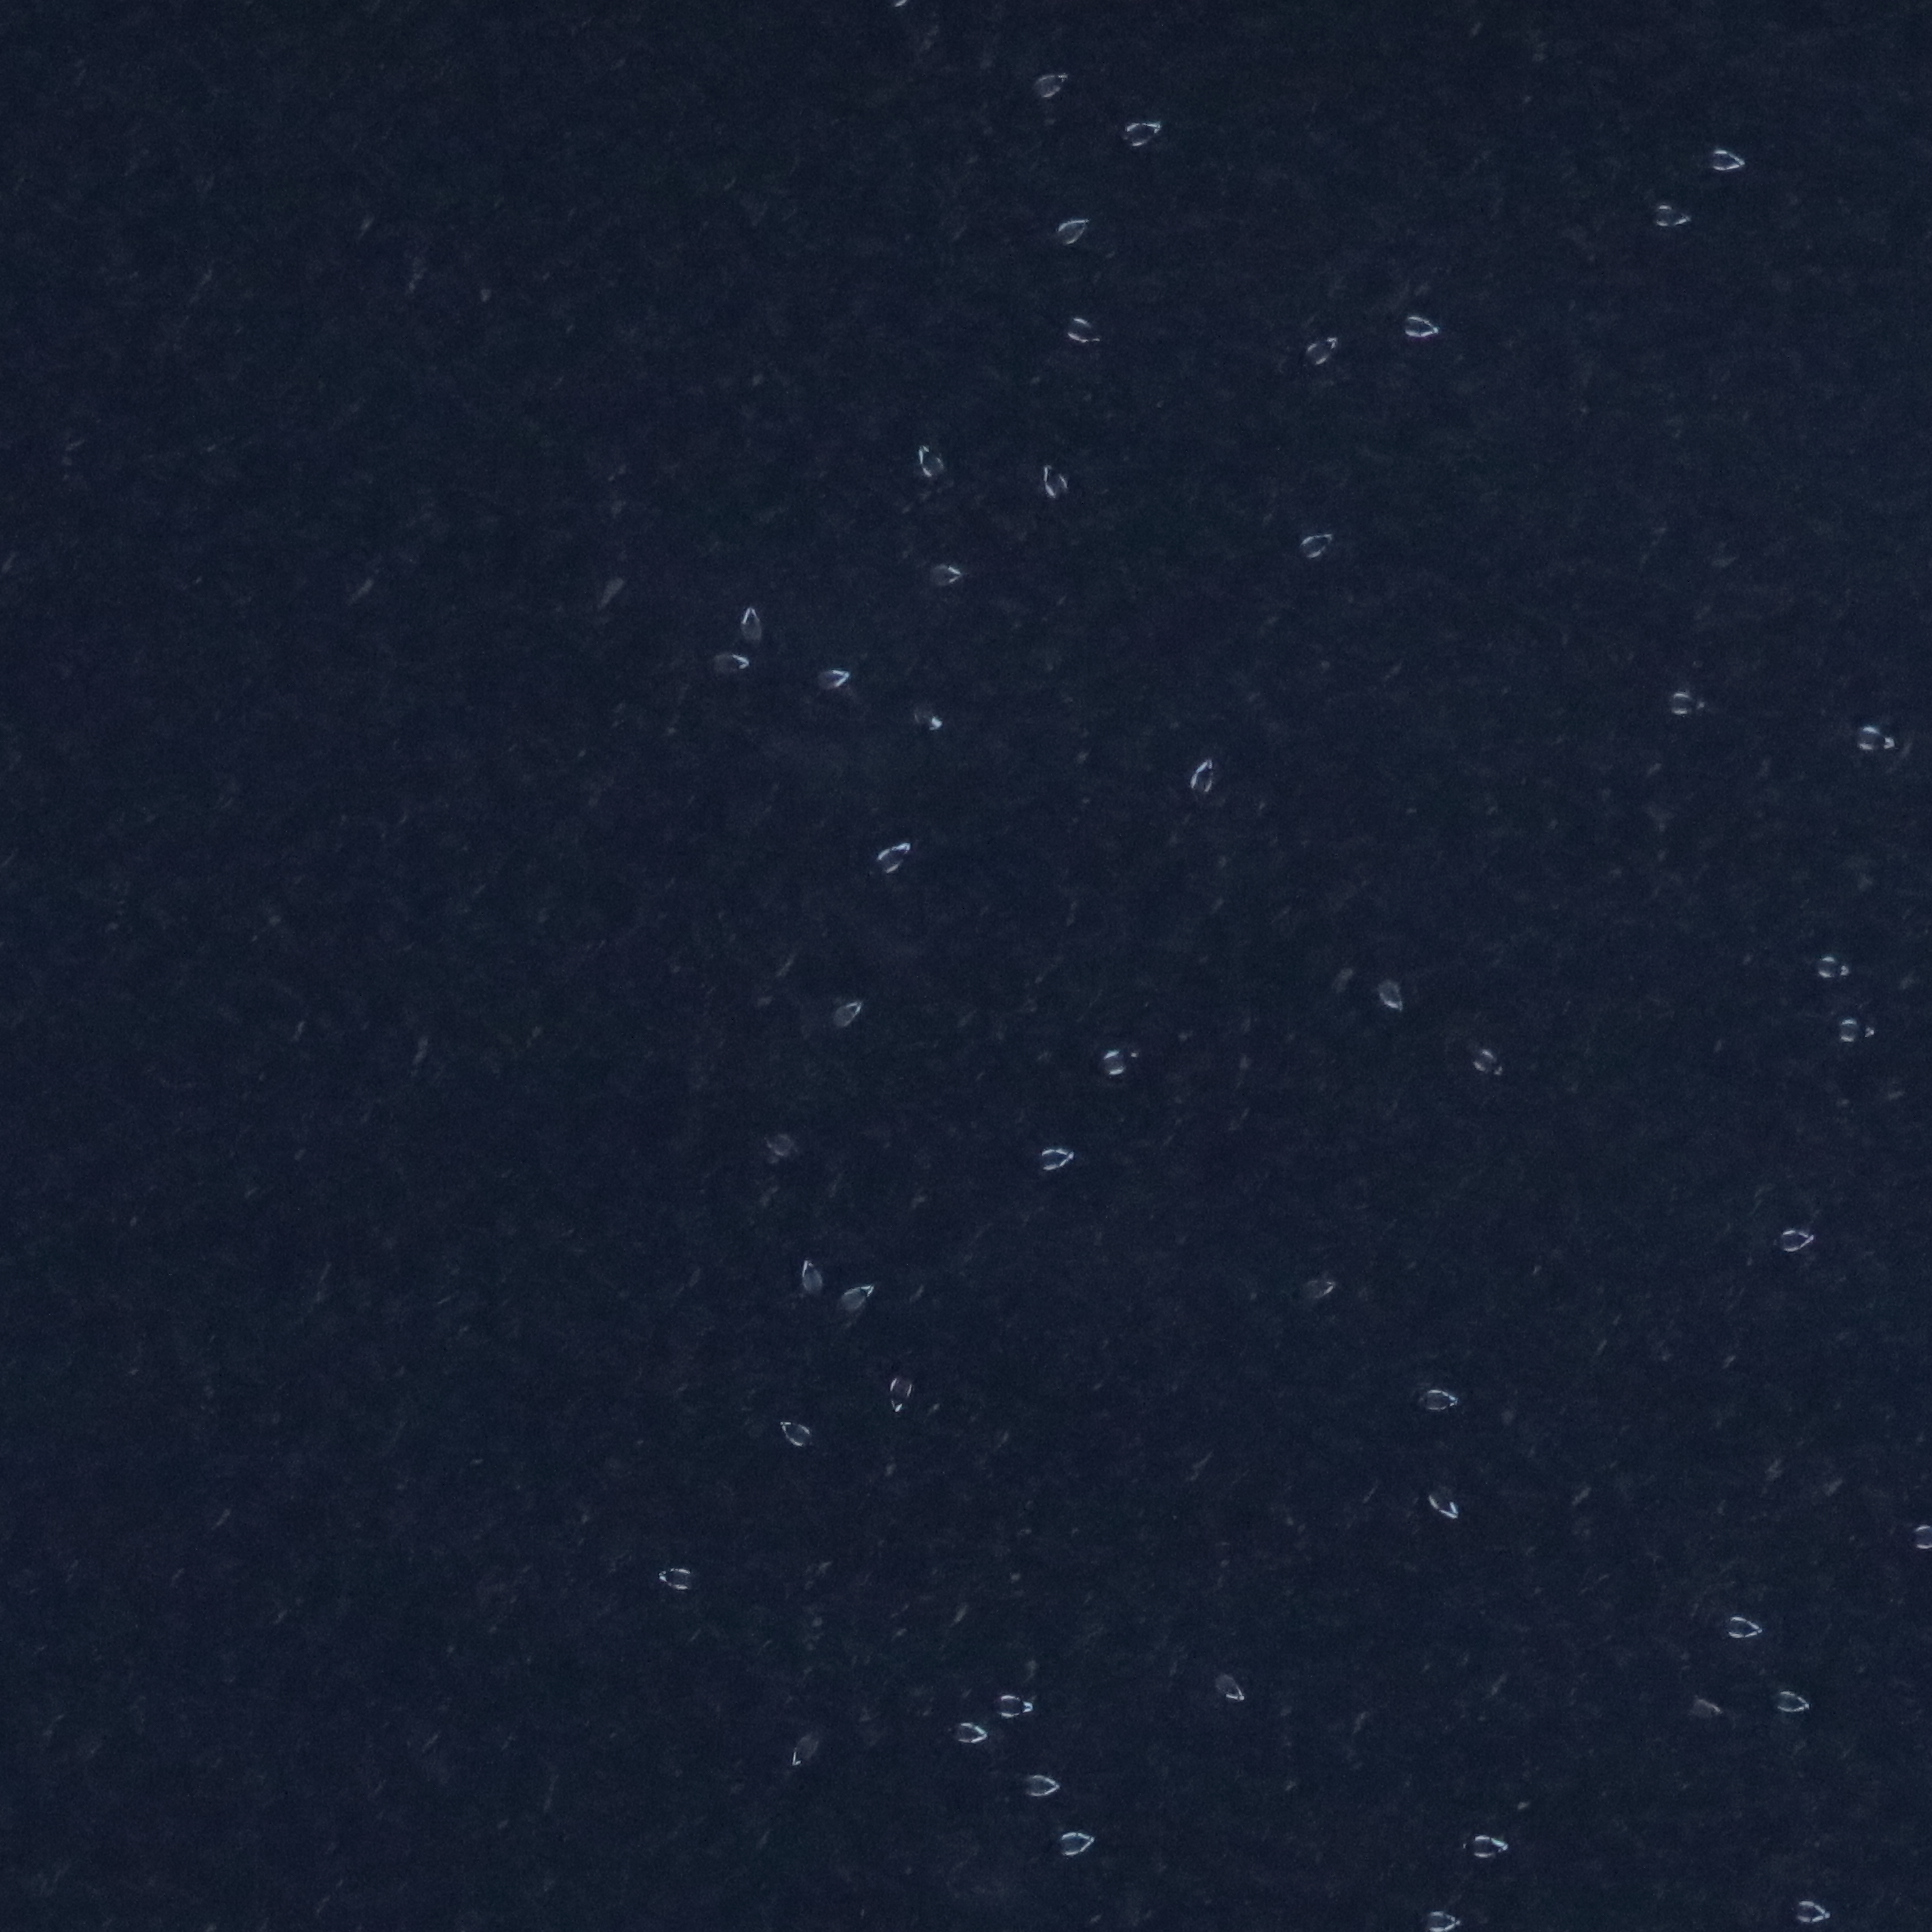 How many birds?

50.